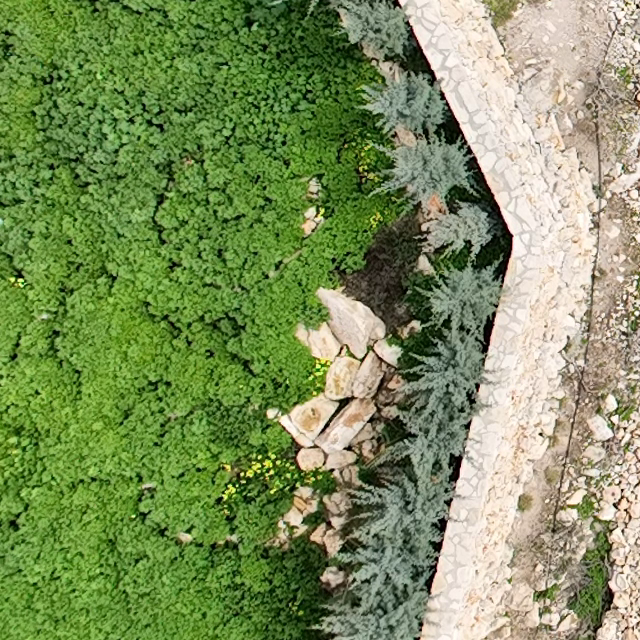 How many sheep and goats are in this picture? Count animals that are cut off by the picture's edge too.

0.